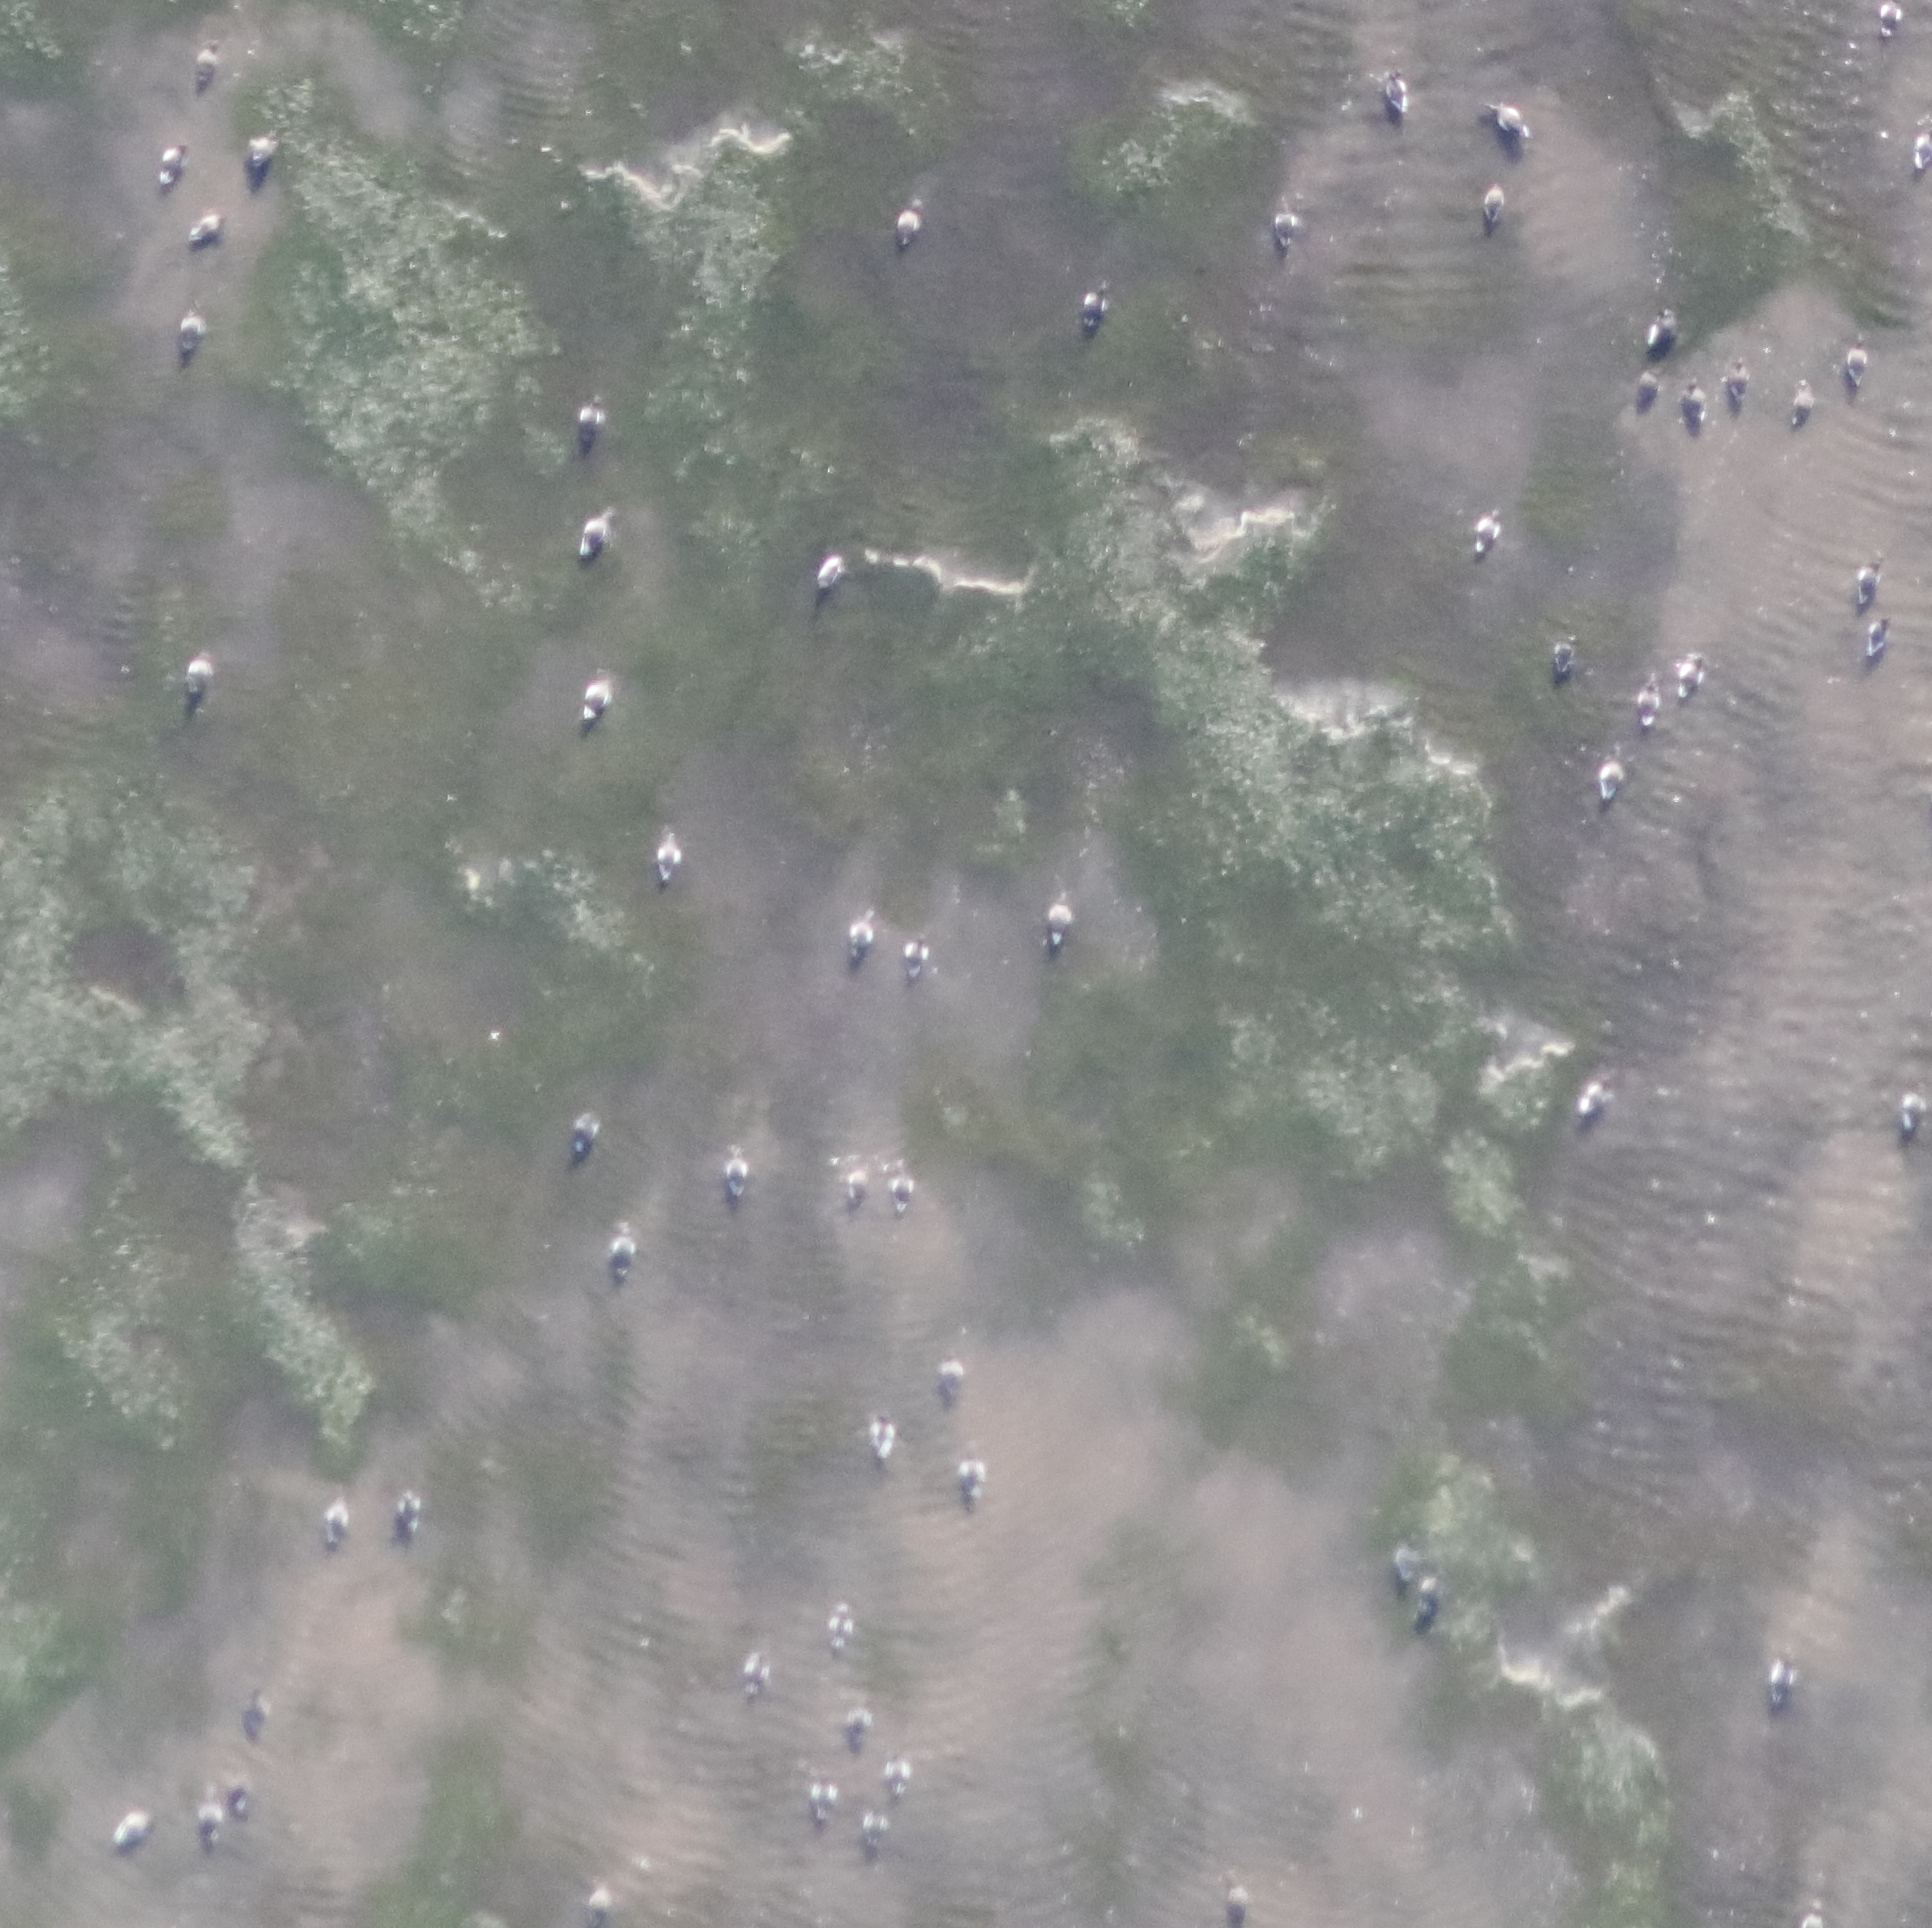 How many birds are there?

62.